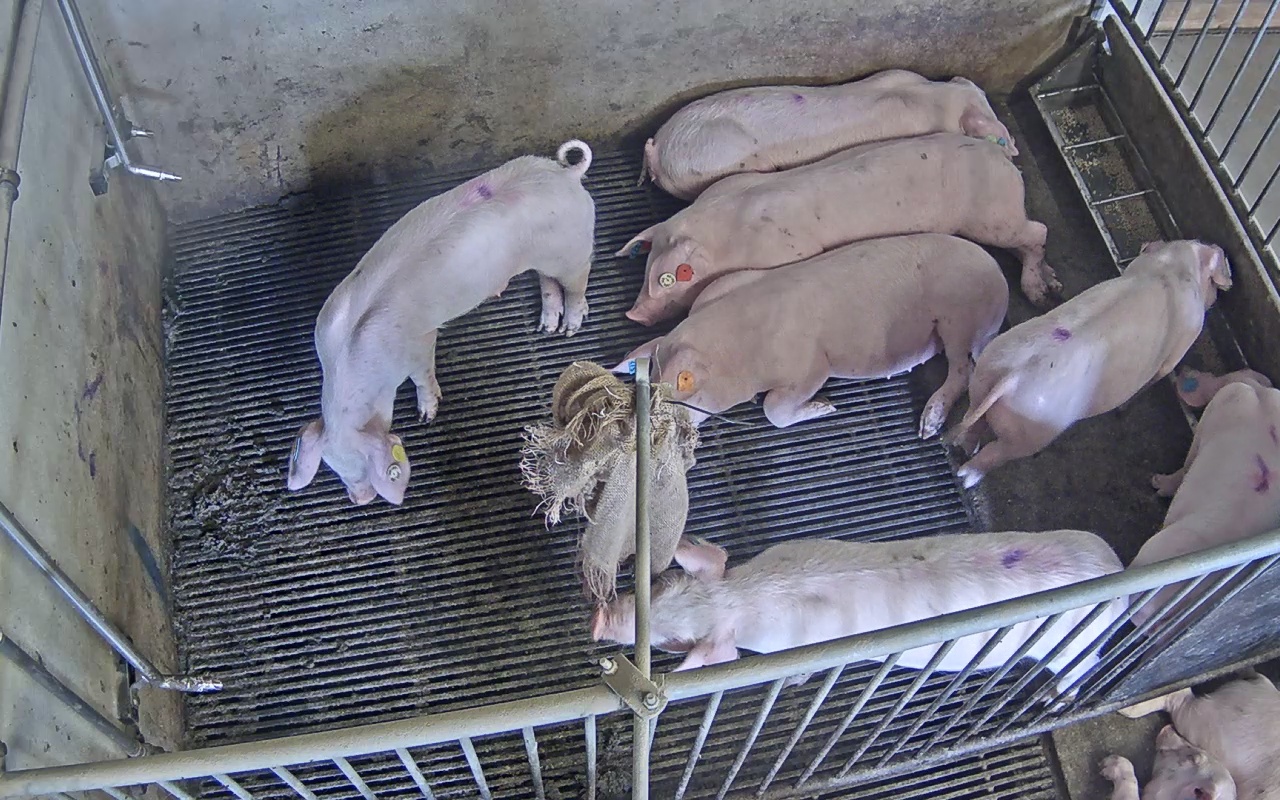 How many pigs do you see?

9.